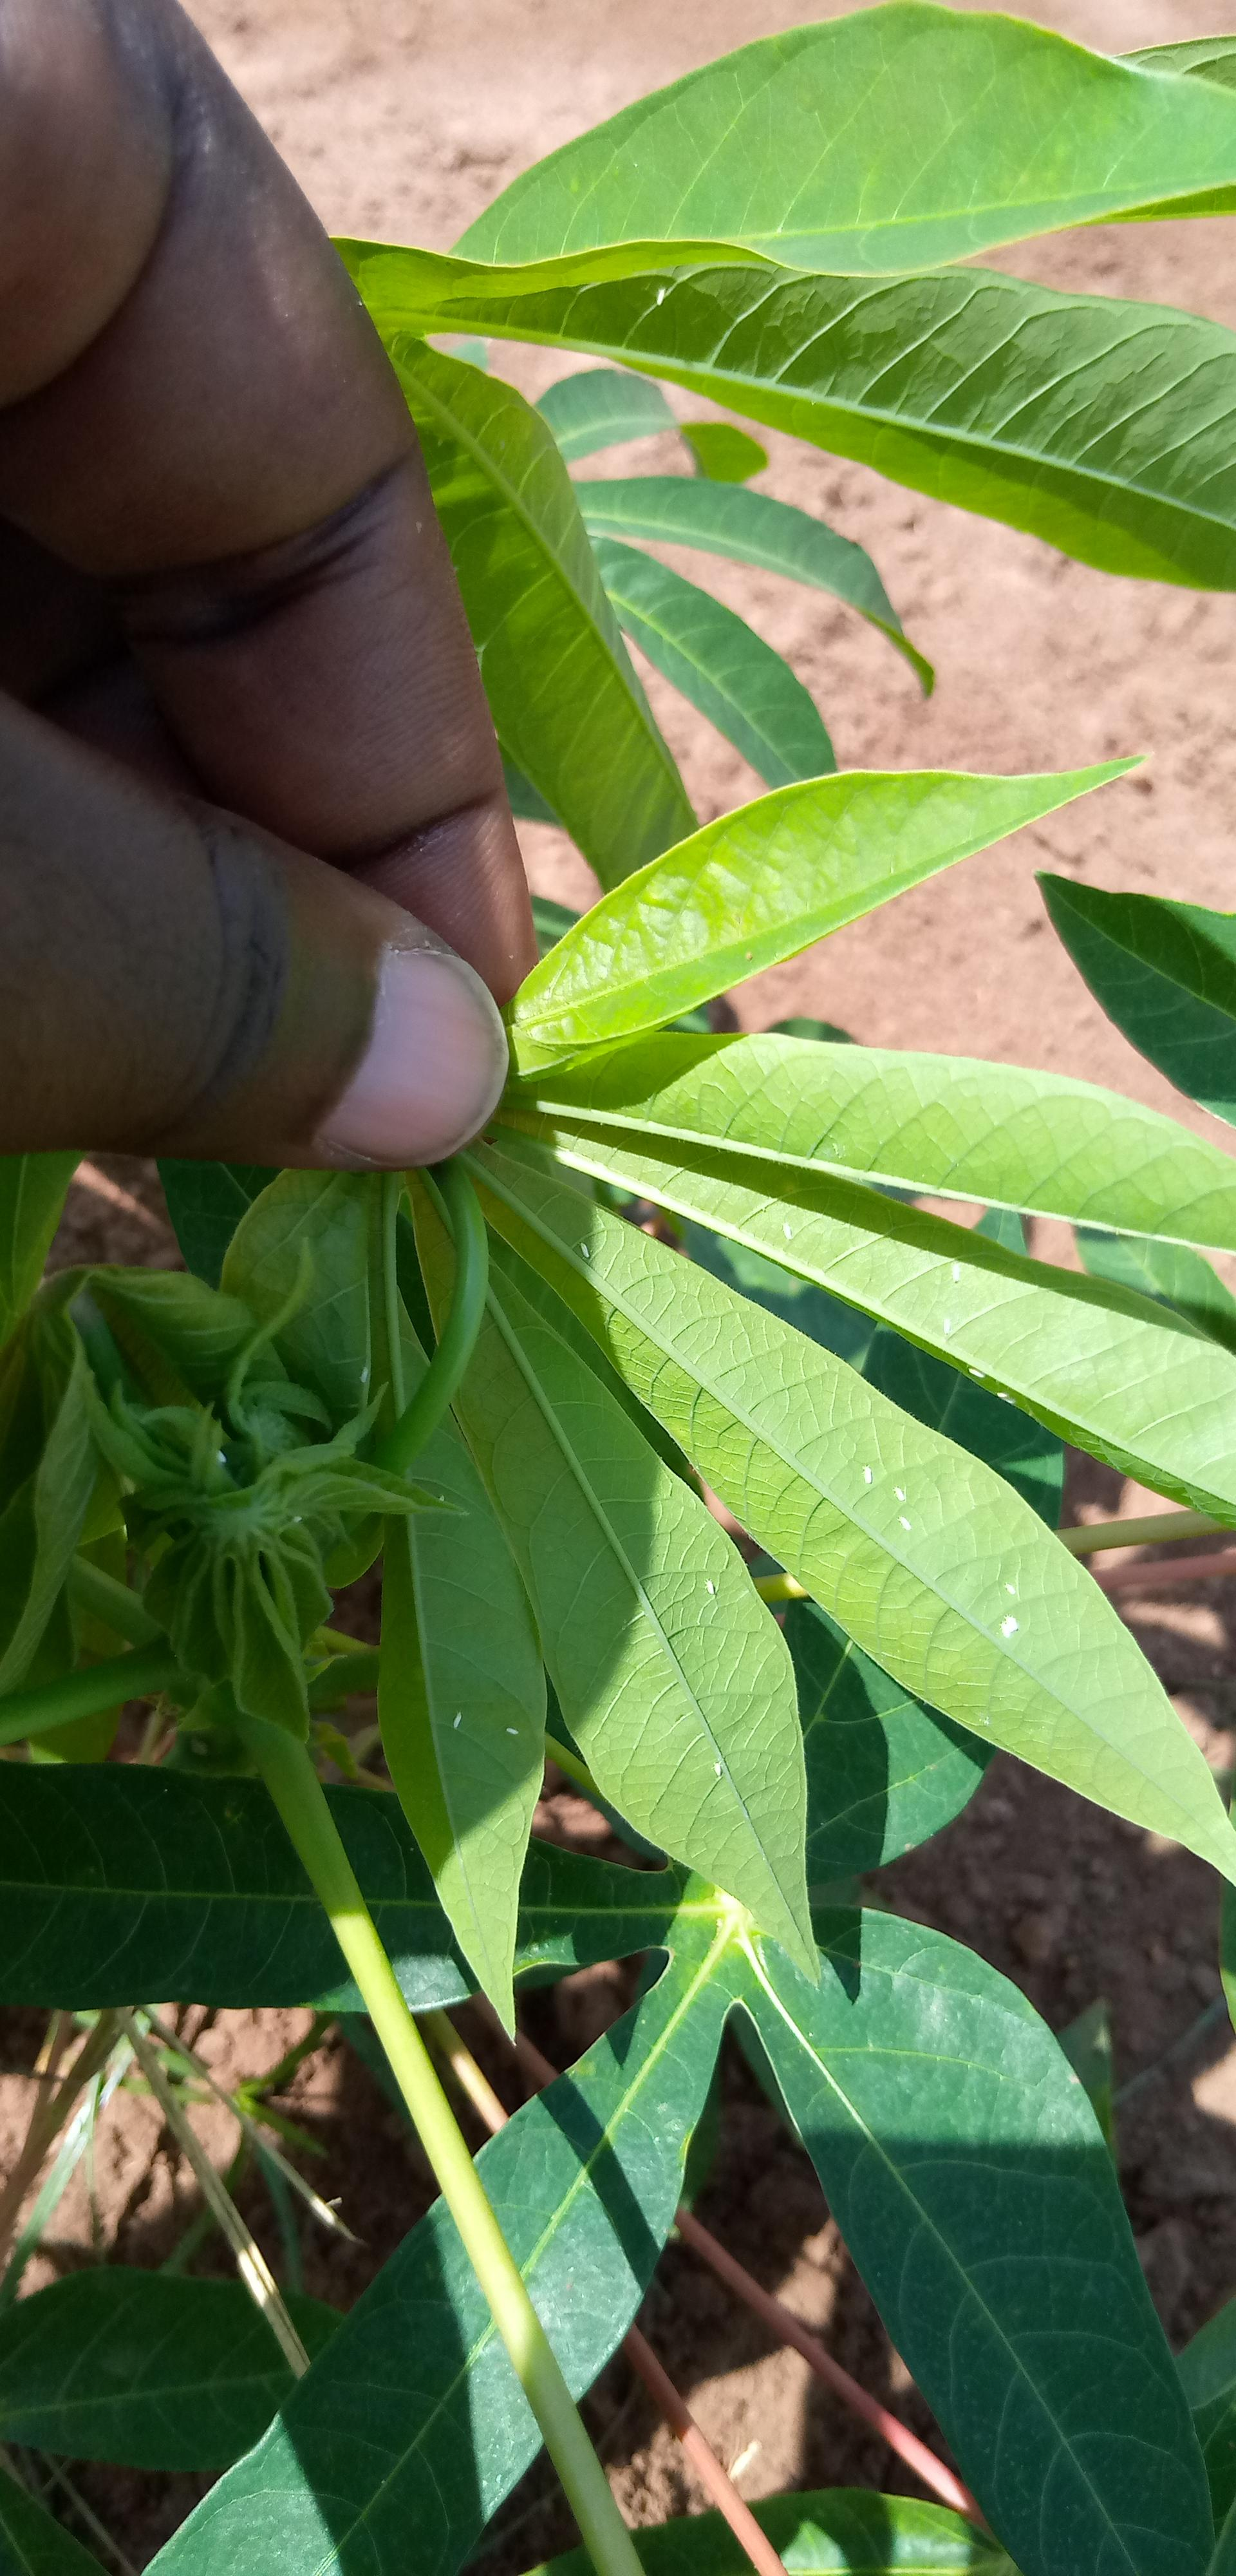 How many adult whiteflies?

16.